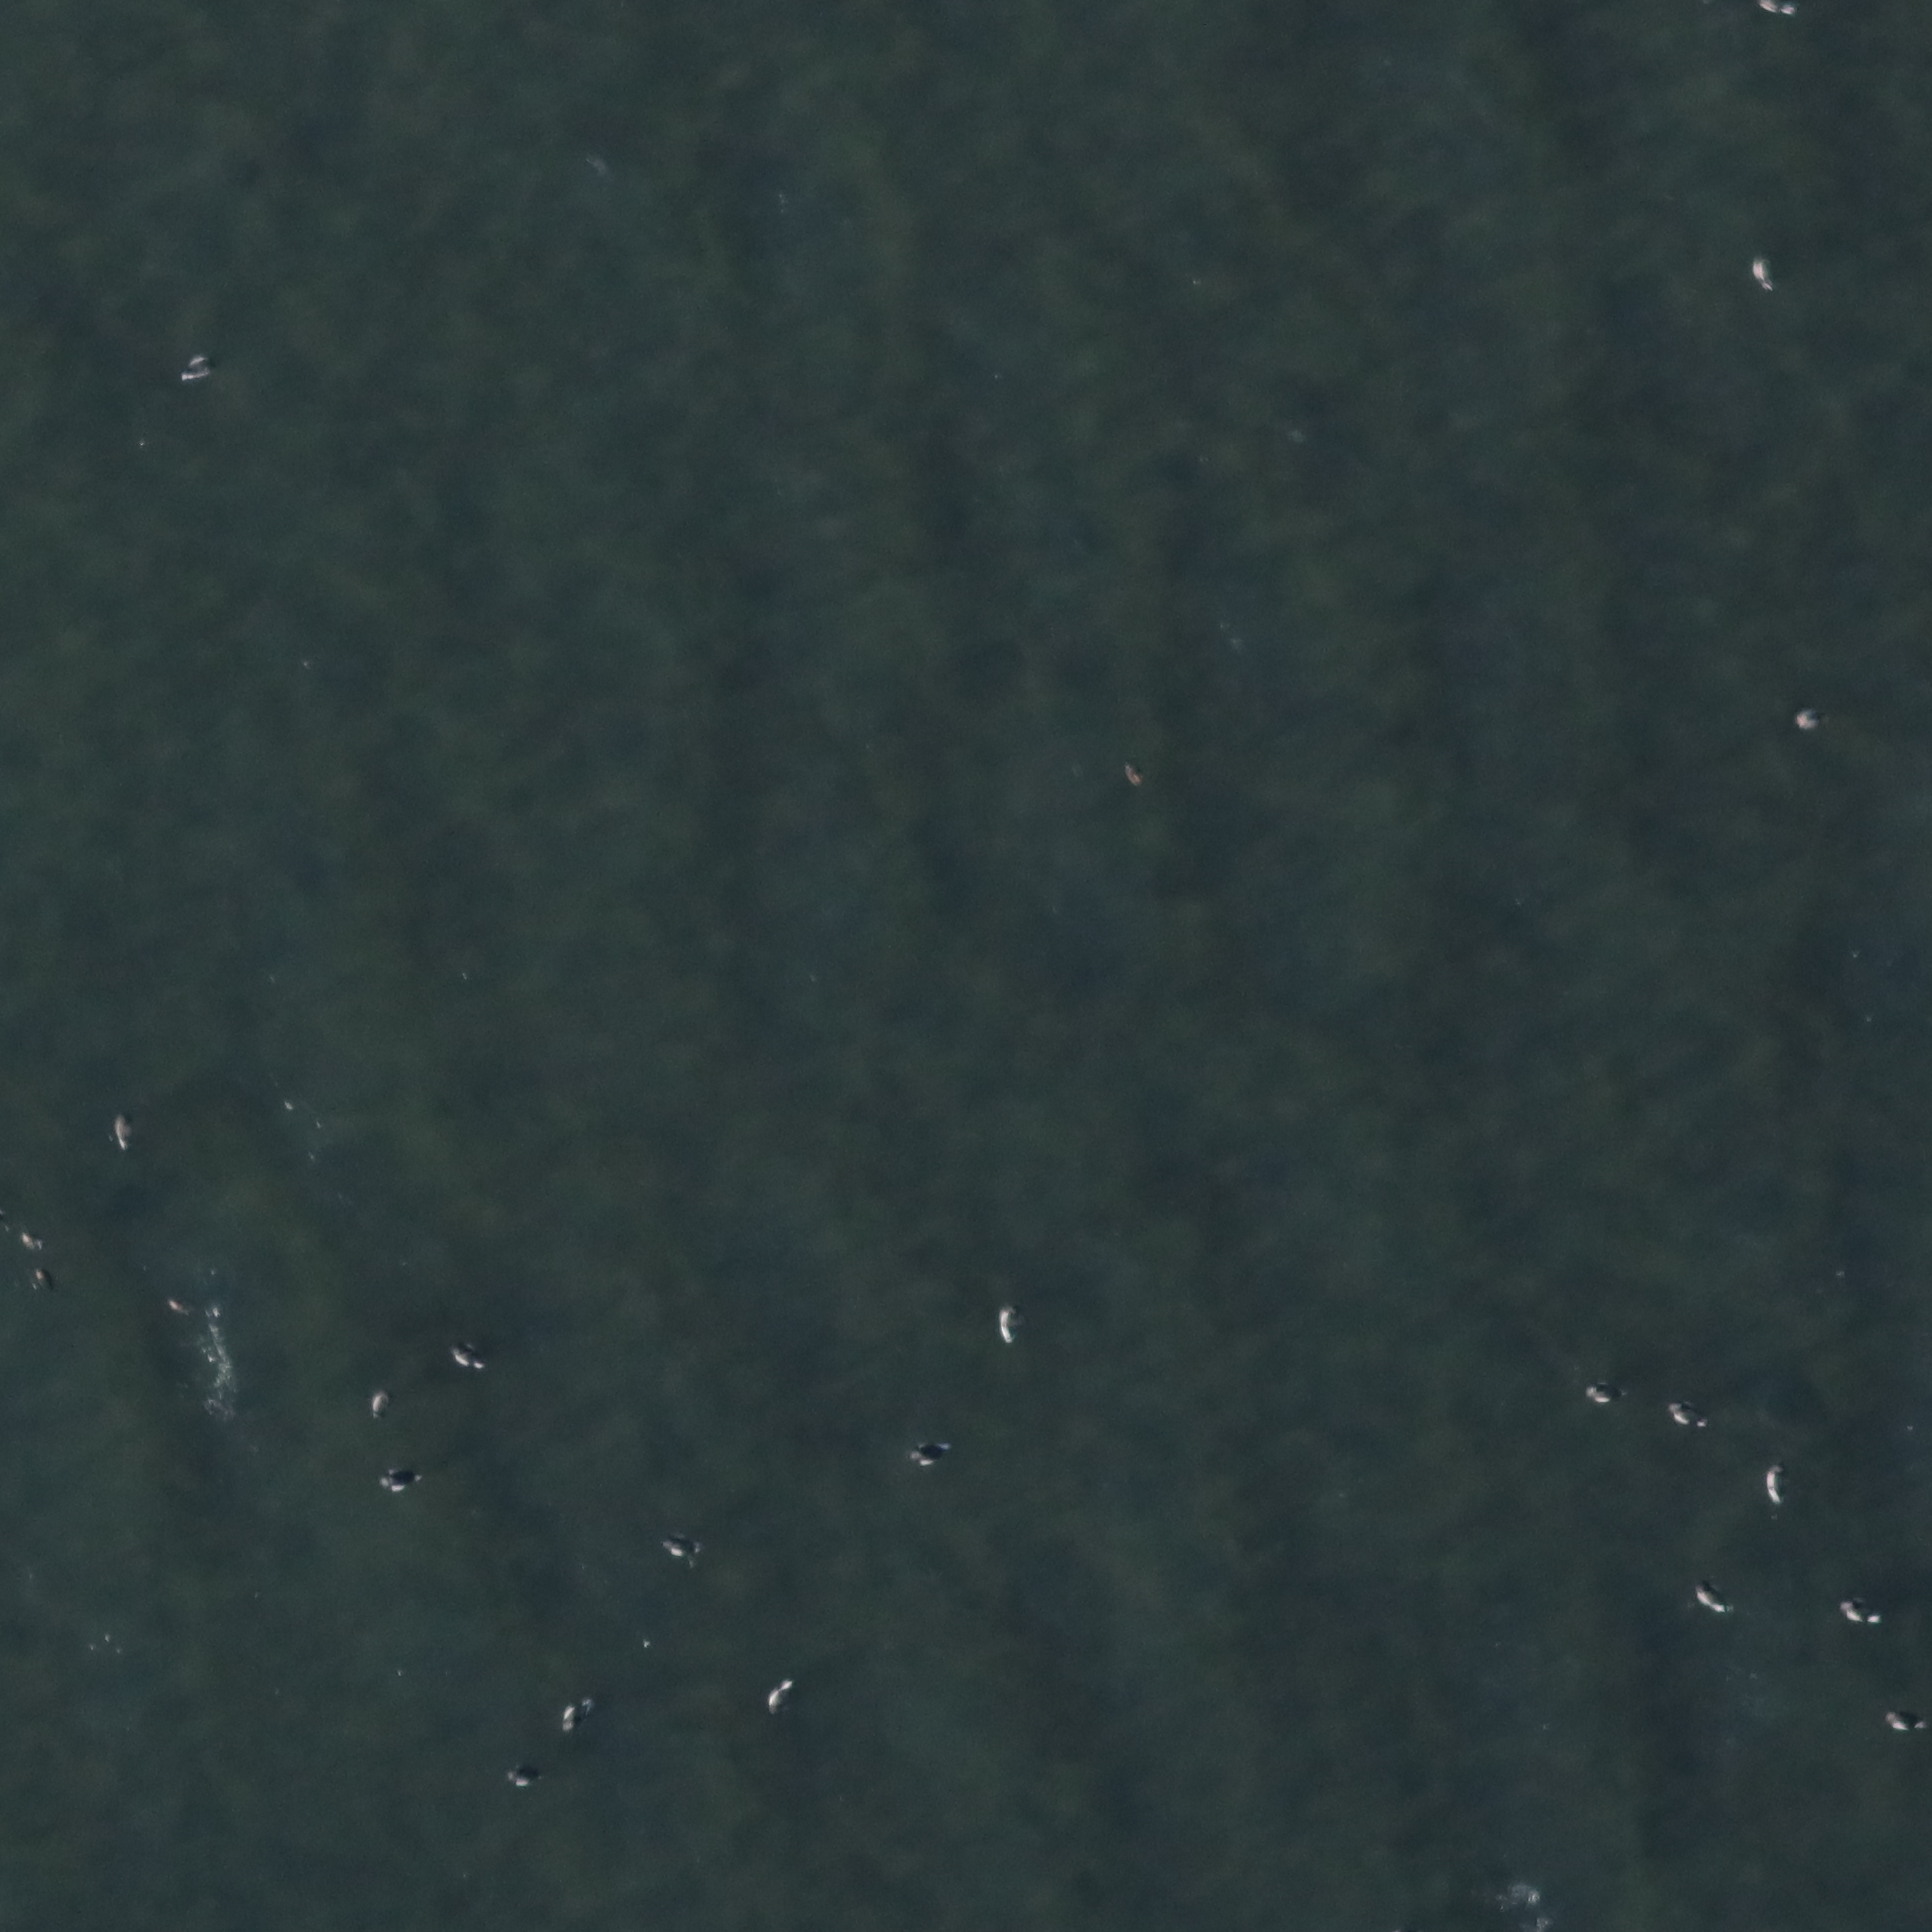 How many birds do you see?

24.